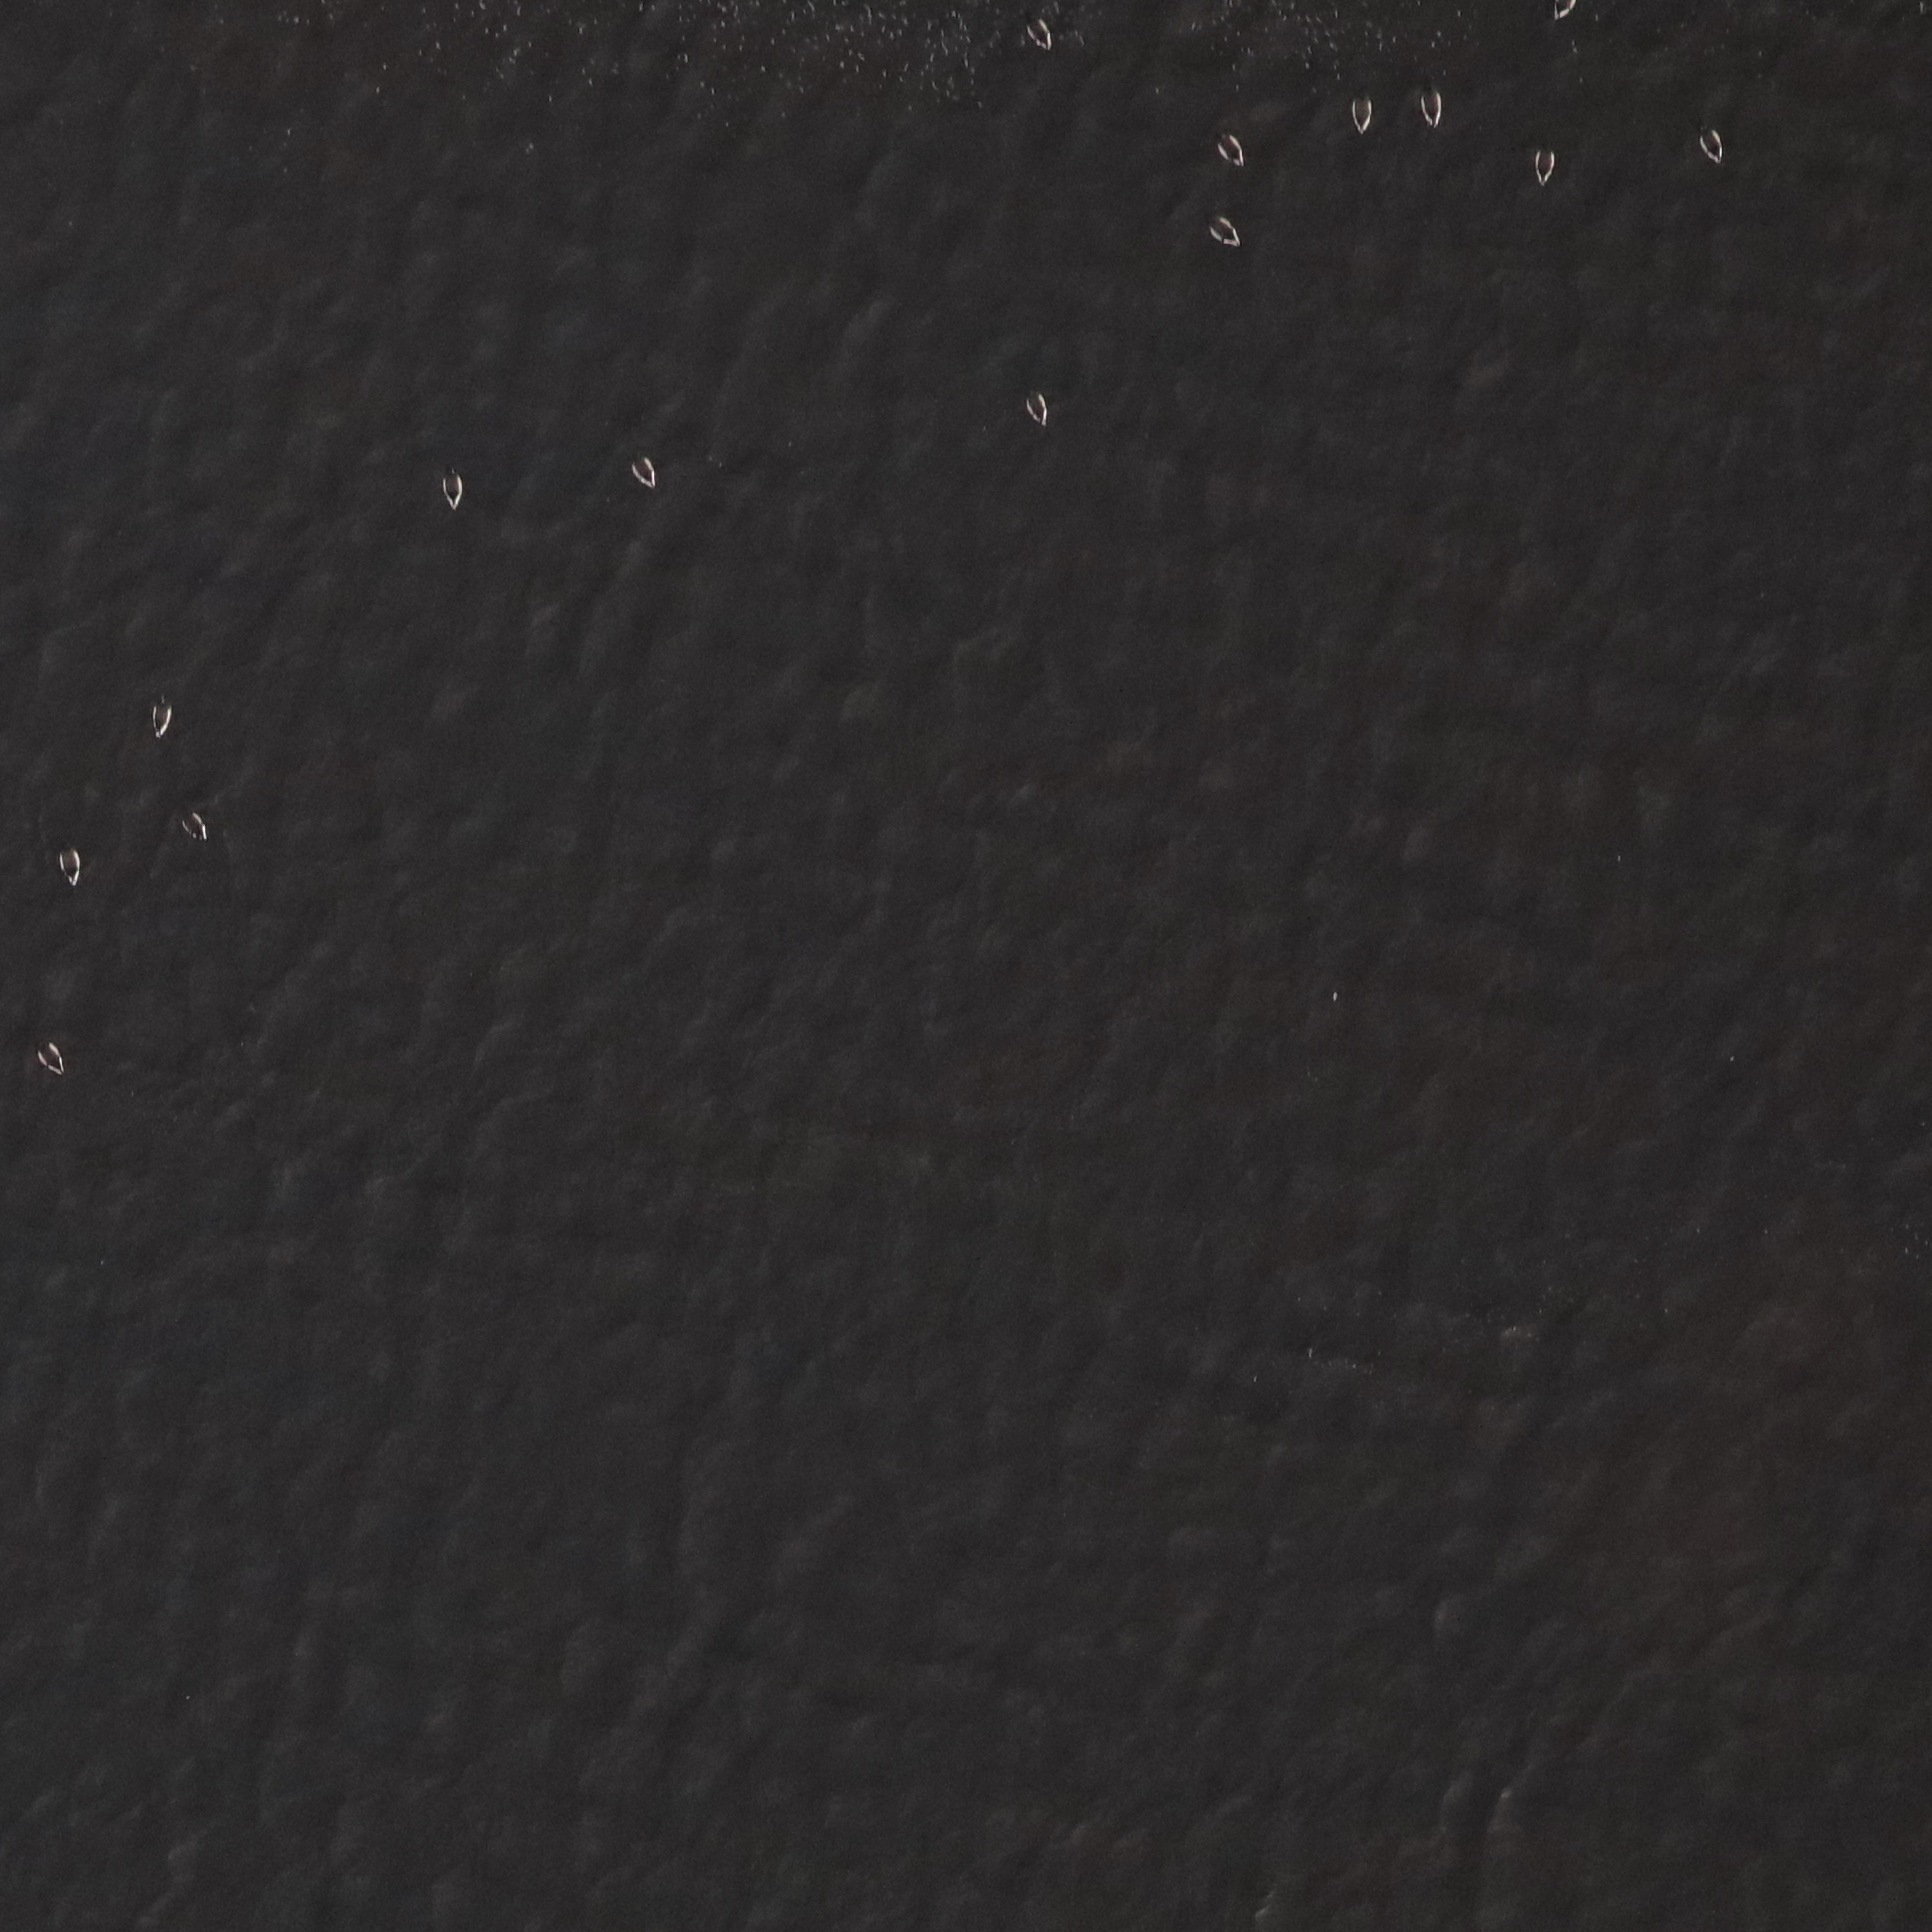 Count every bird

15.